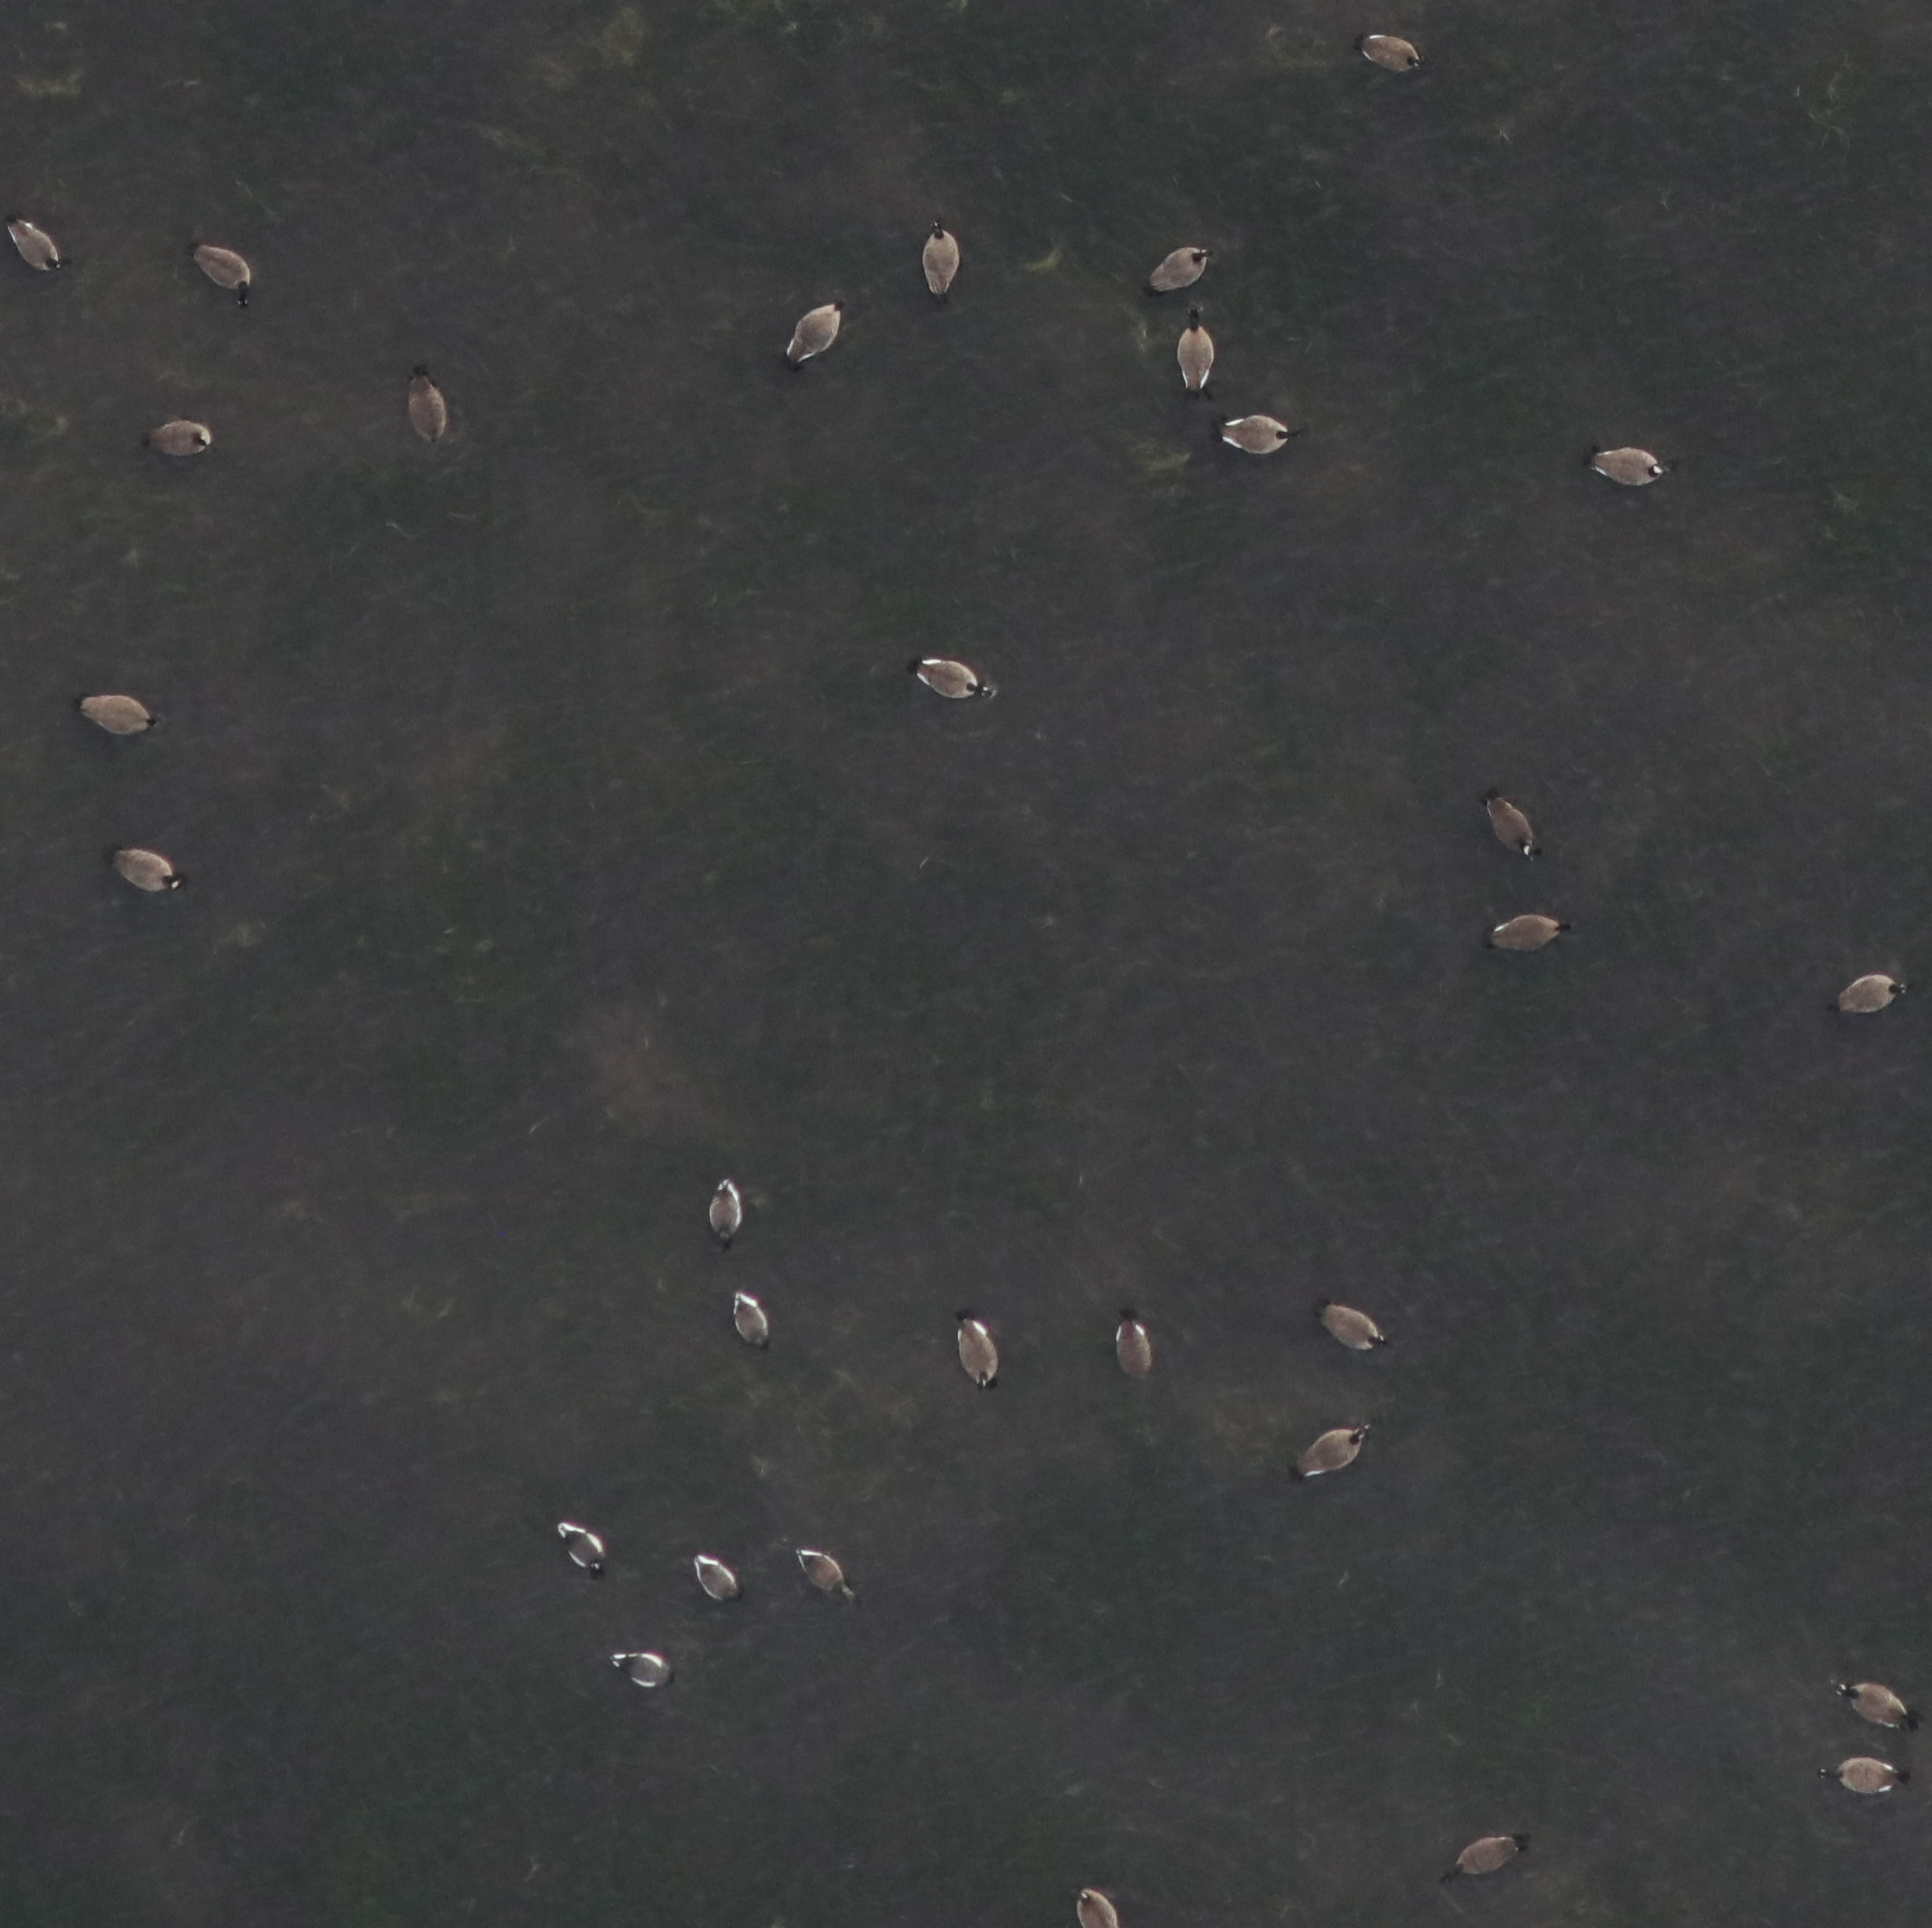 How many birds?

31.